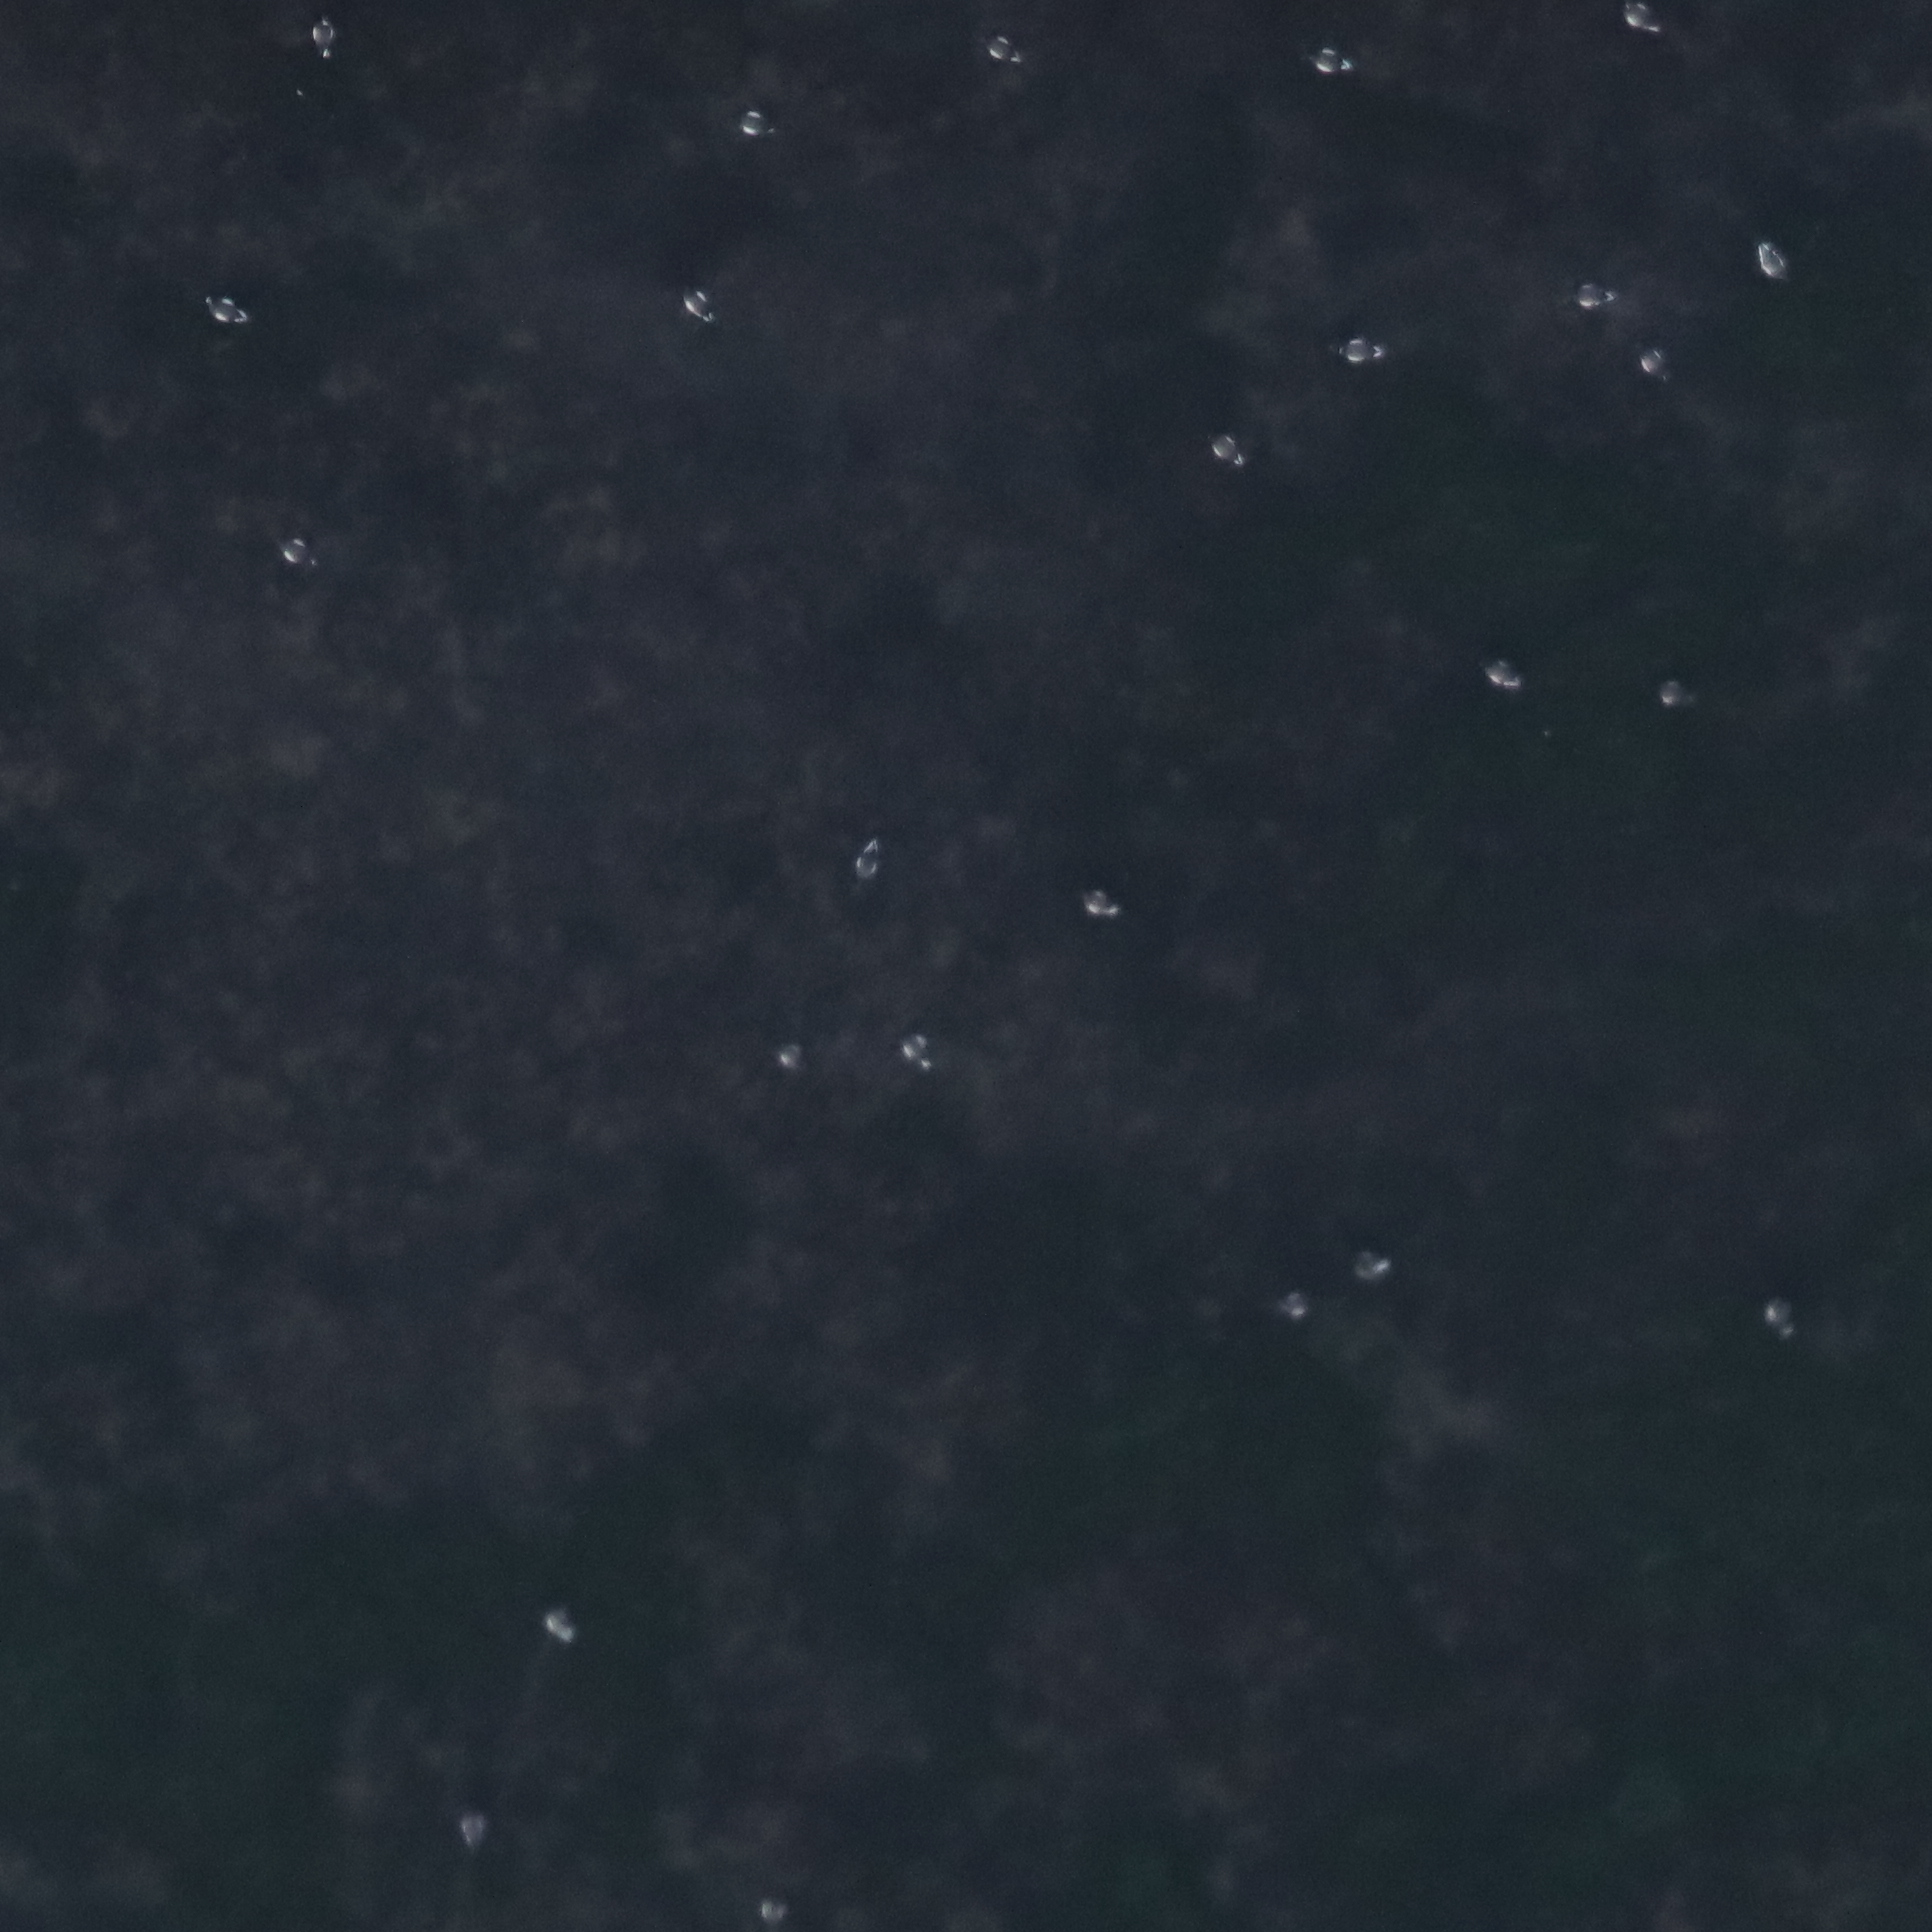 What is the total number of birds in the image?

25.